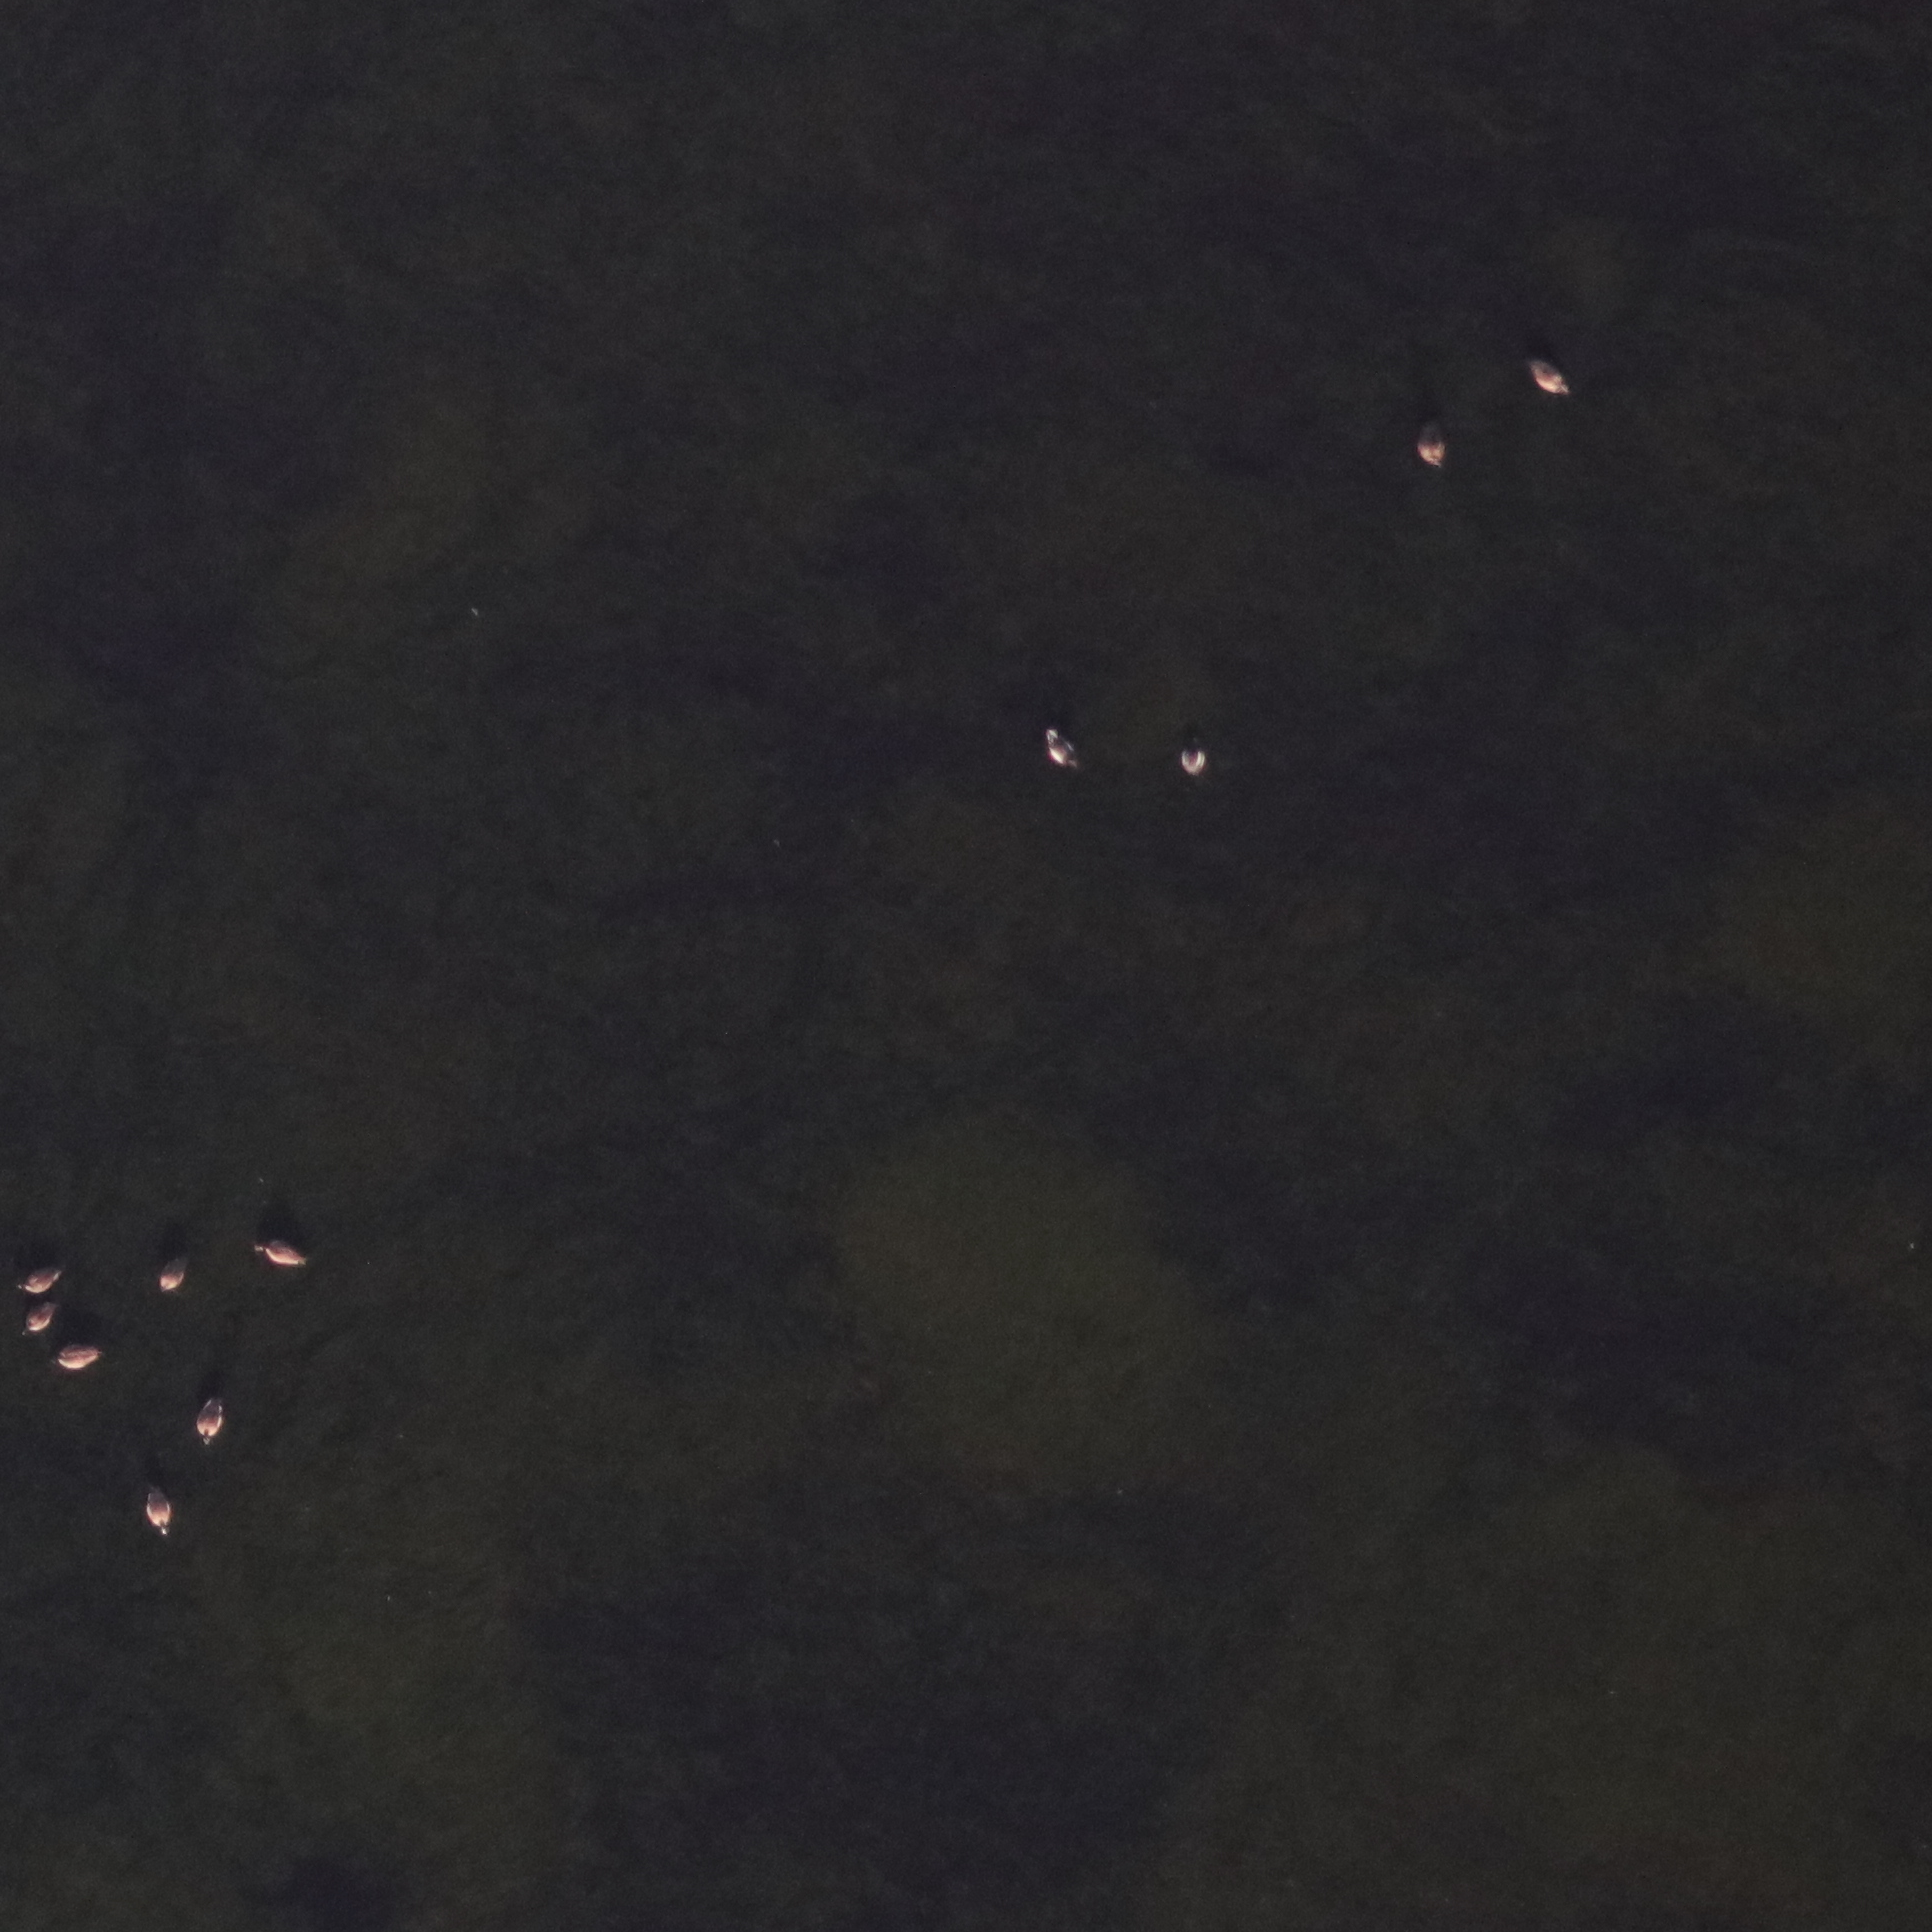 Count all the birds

11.